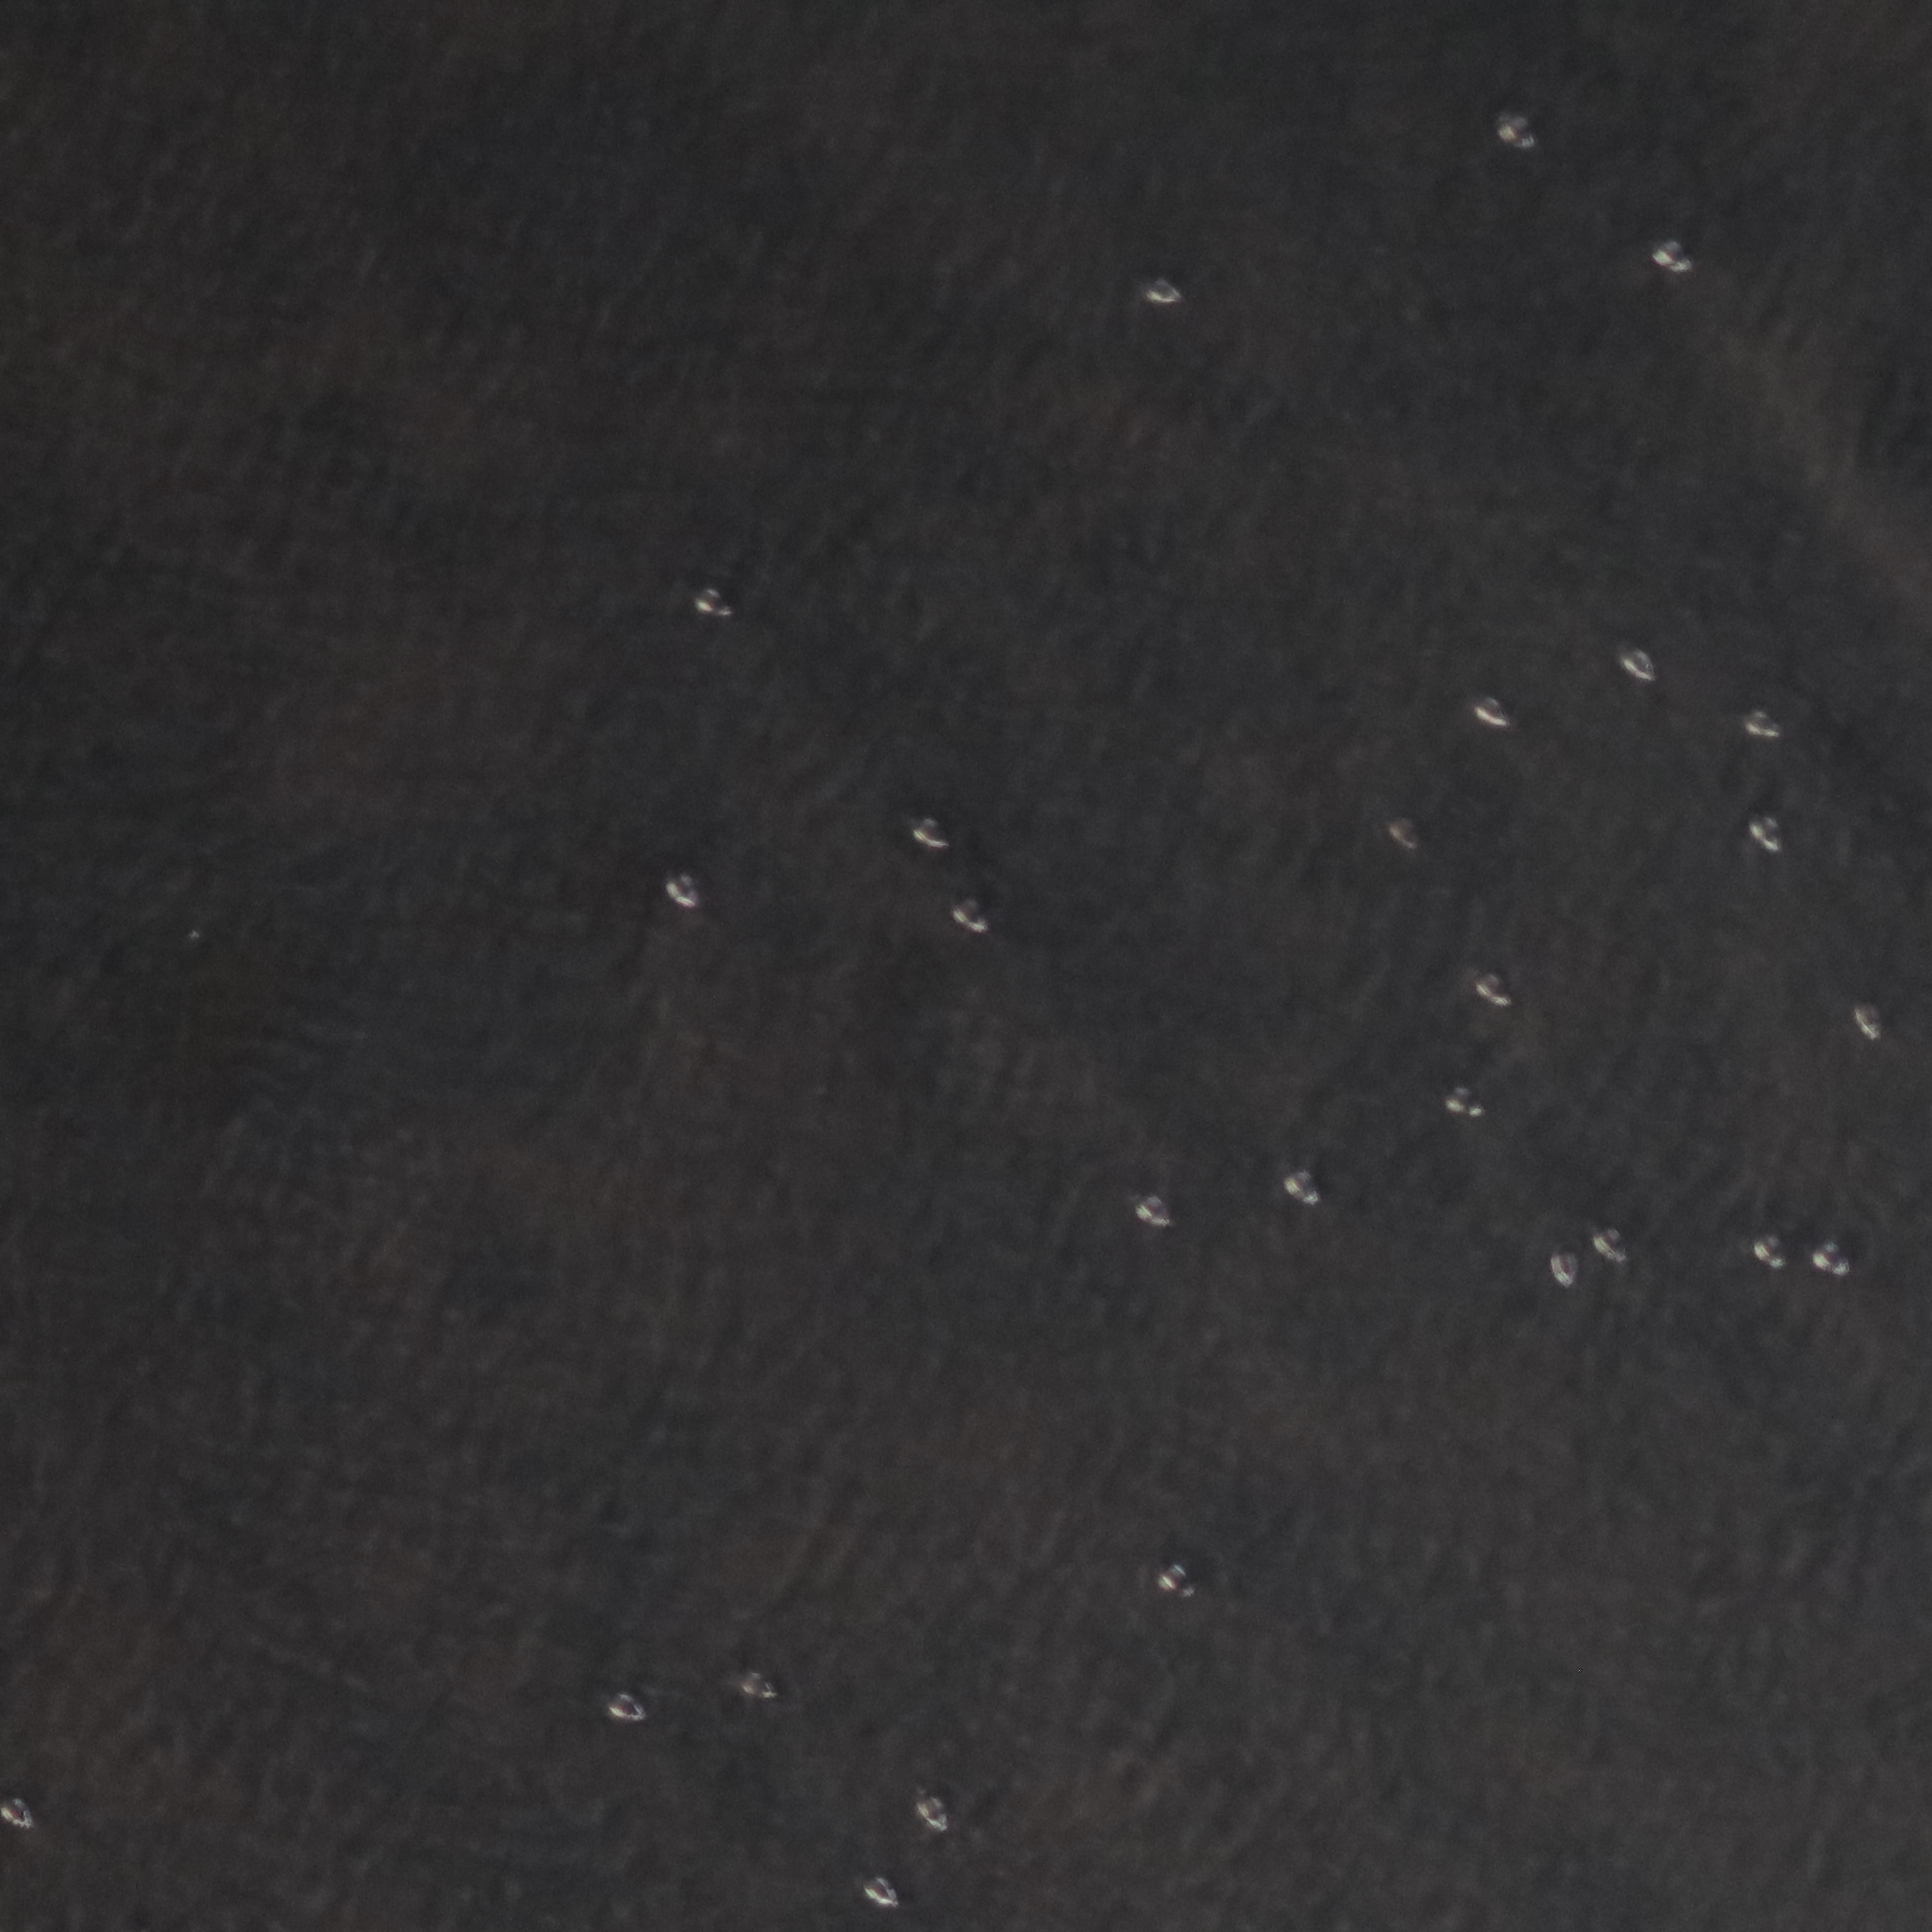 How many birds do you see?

27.